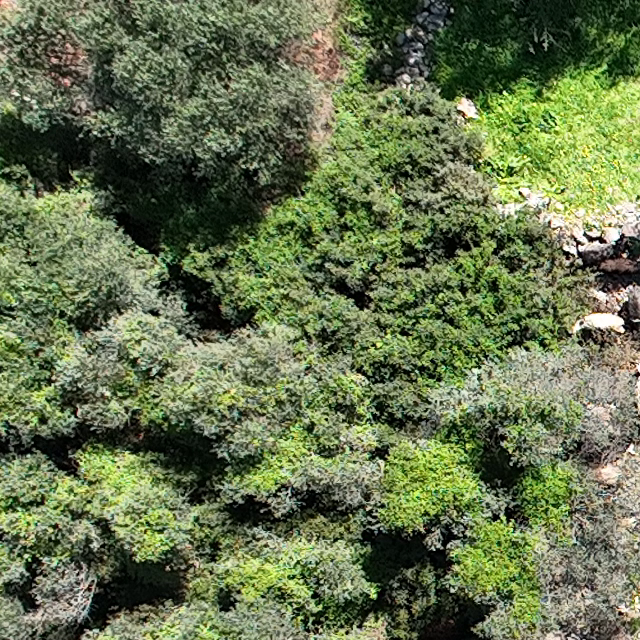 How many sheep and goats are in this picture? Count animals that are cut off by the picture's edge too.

5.